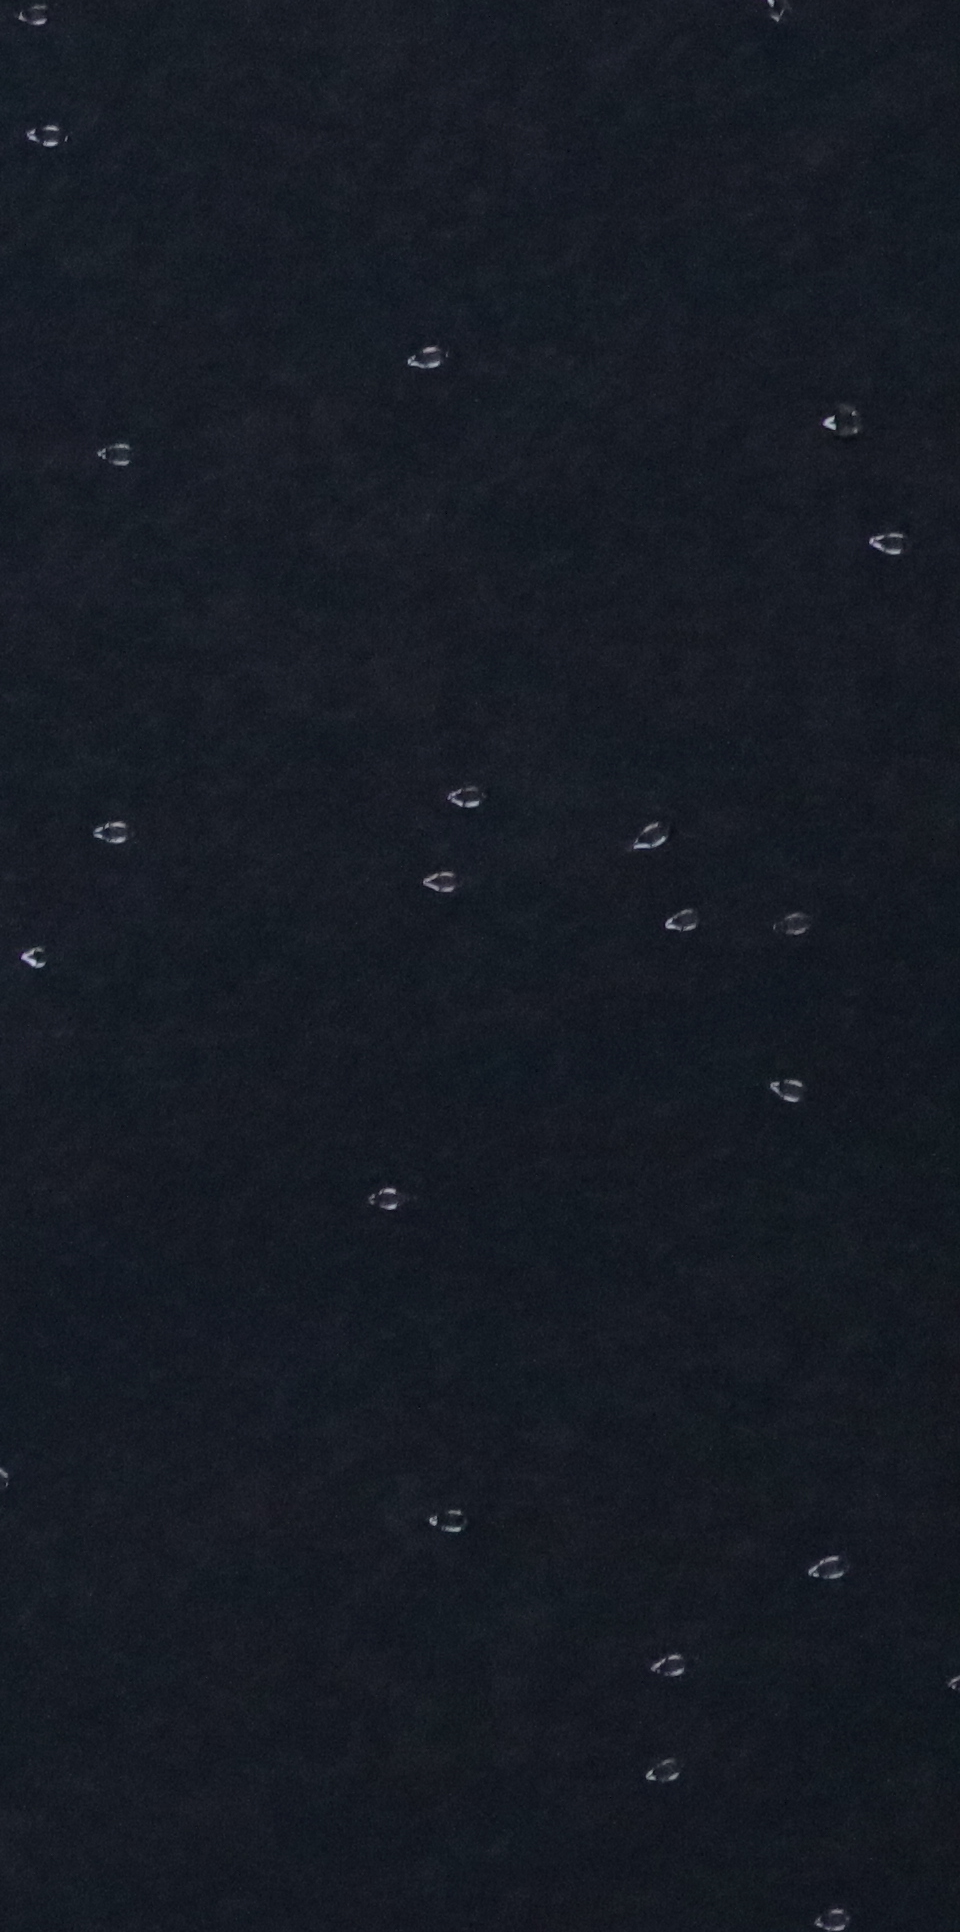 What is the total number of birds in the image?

21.